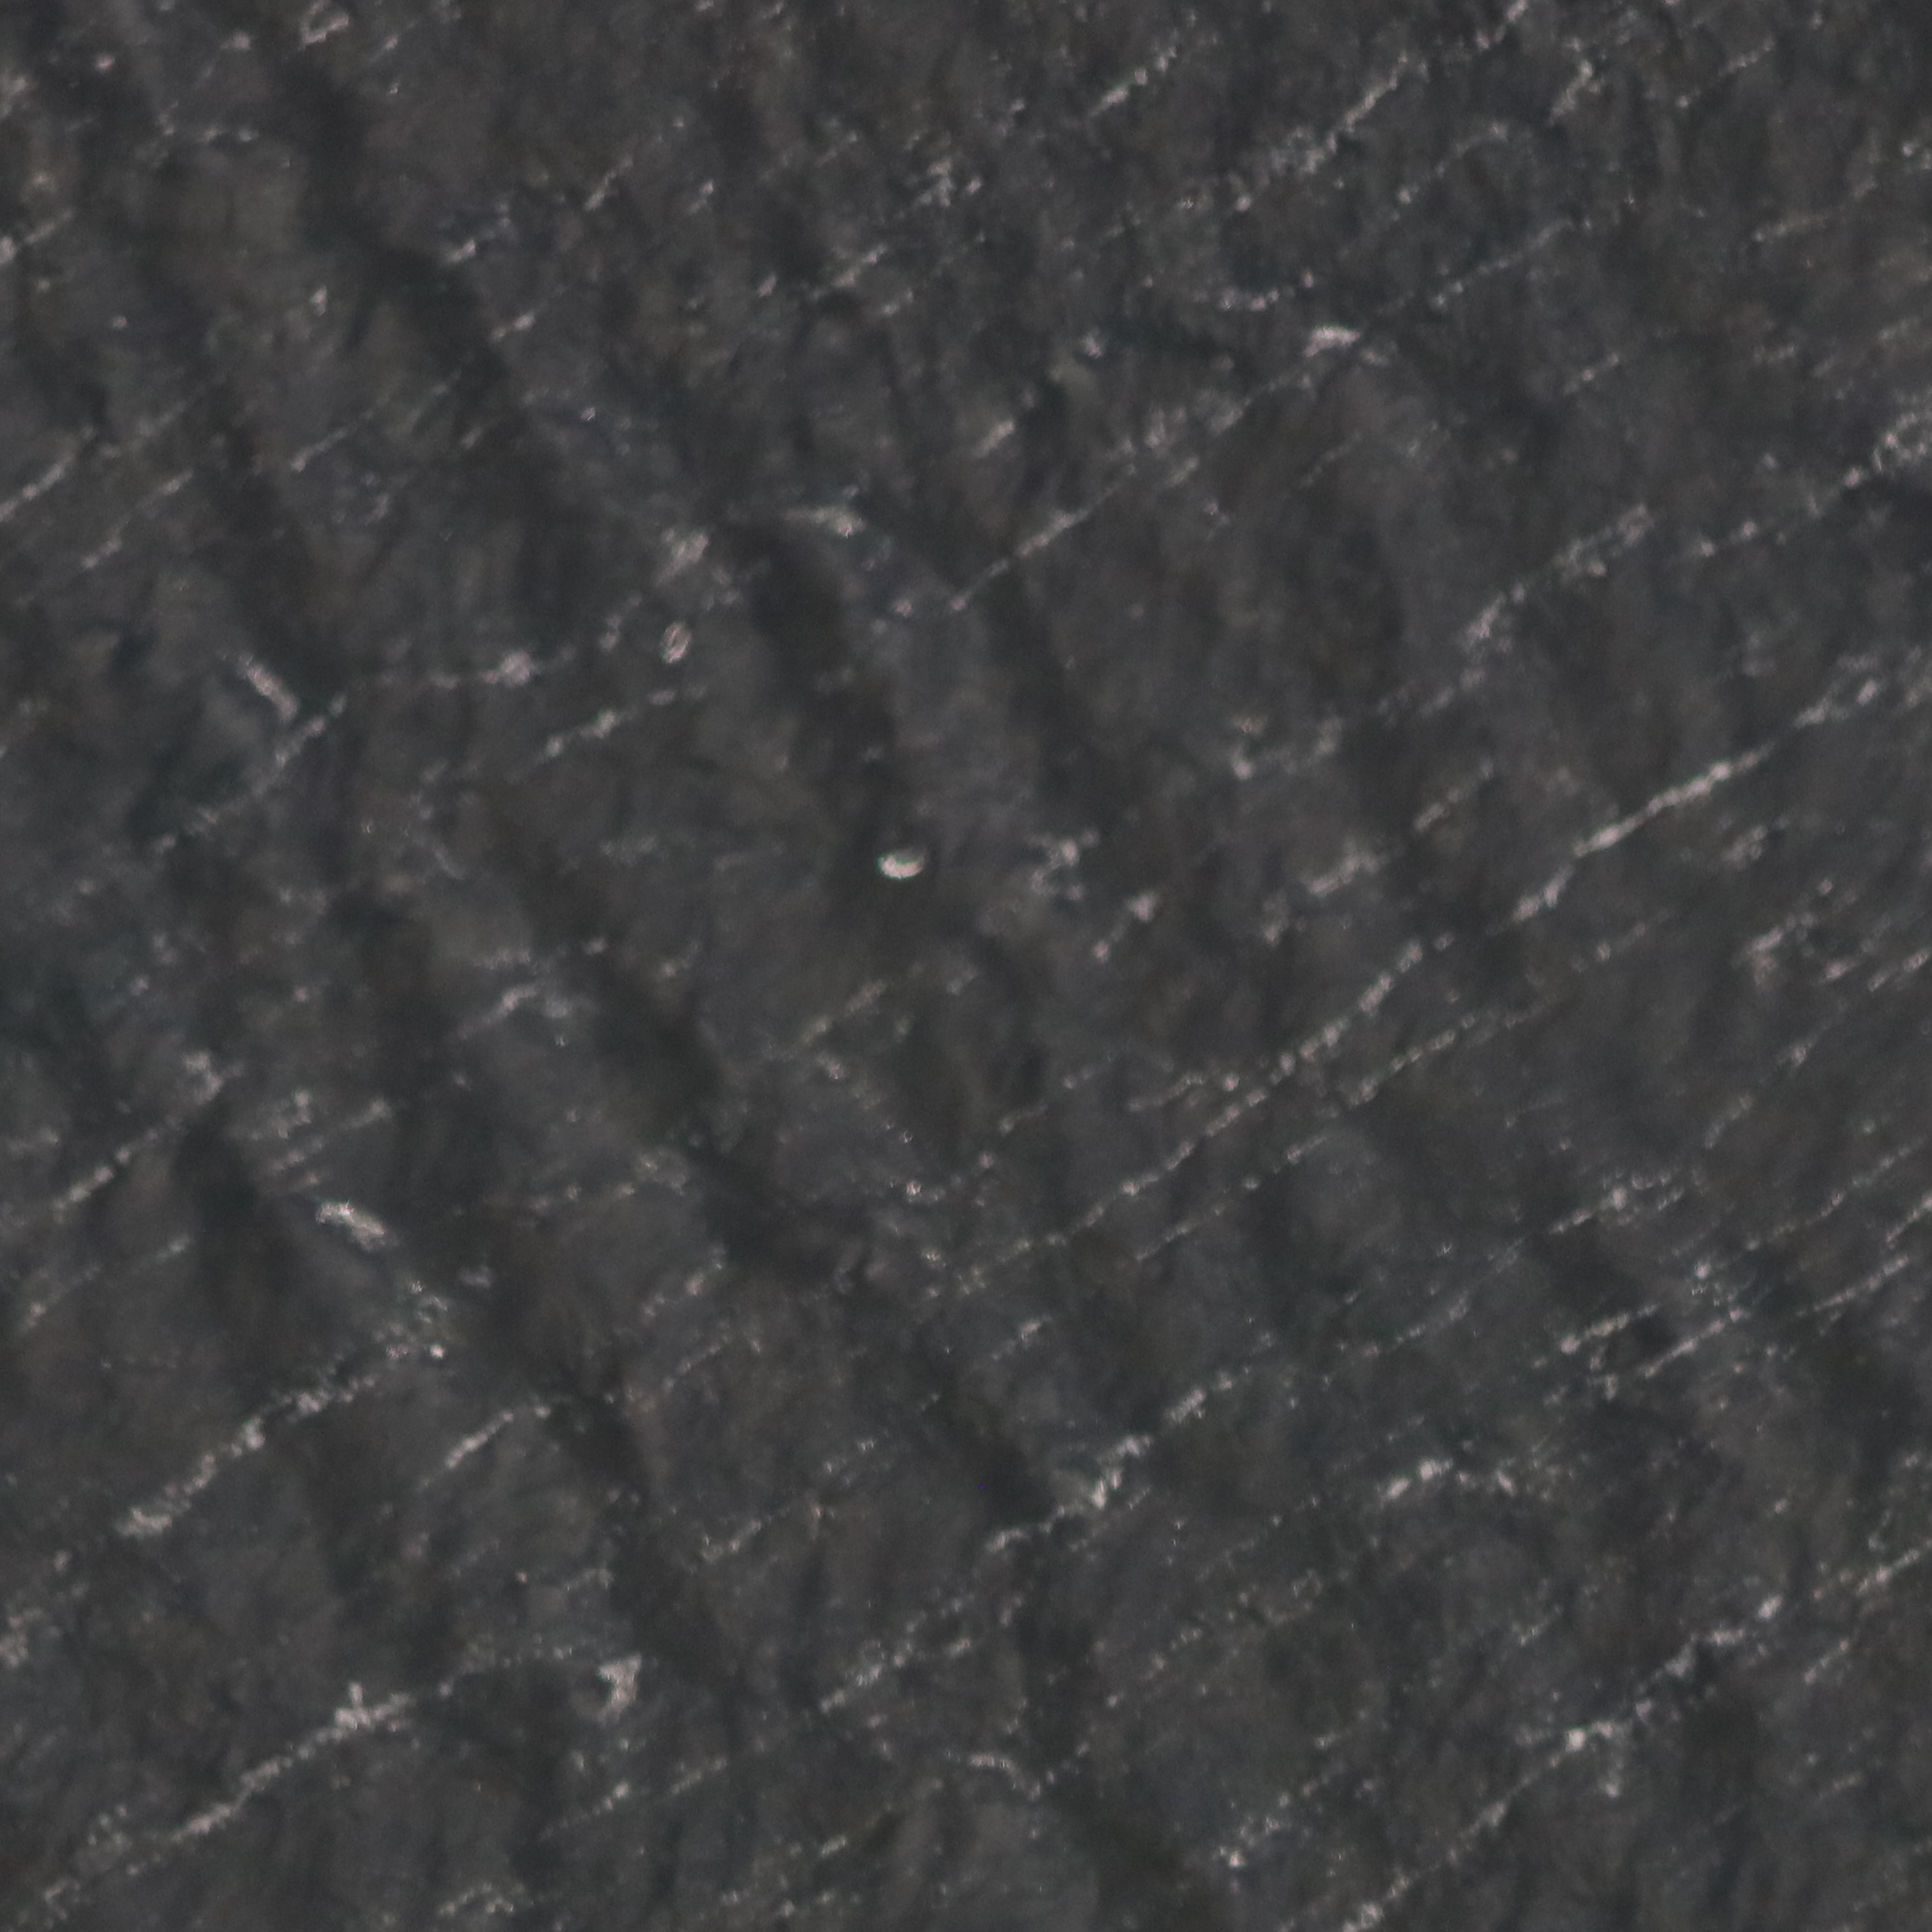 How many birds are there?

2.